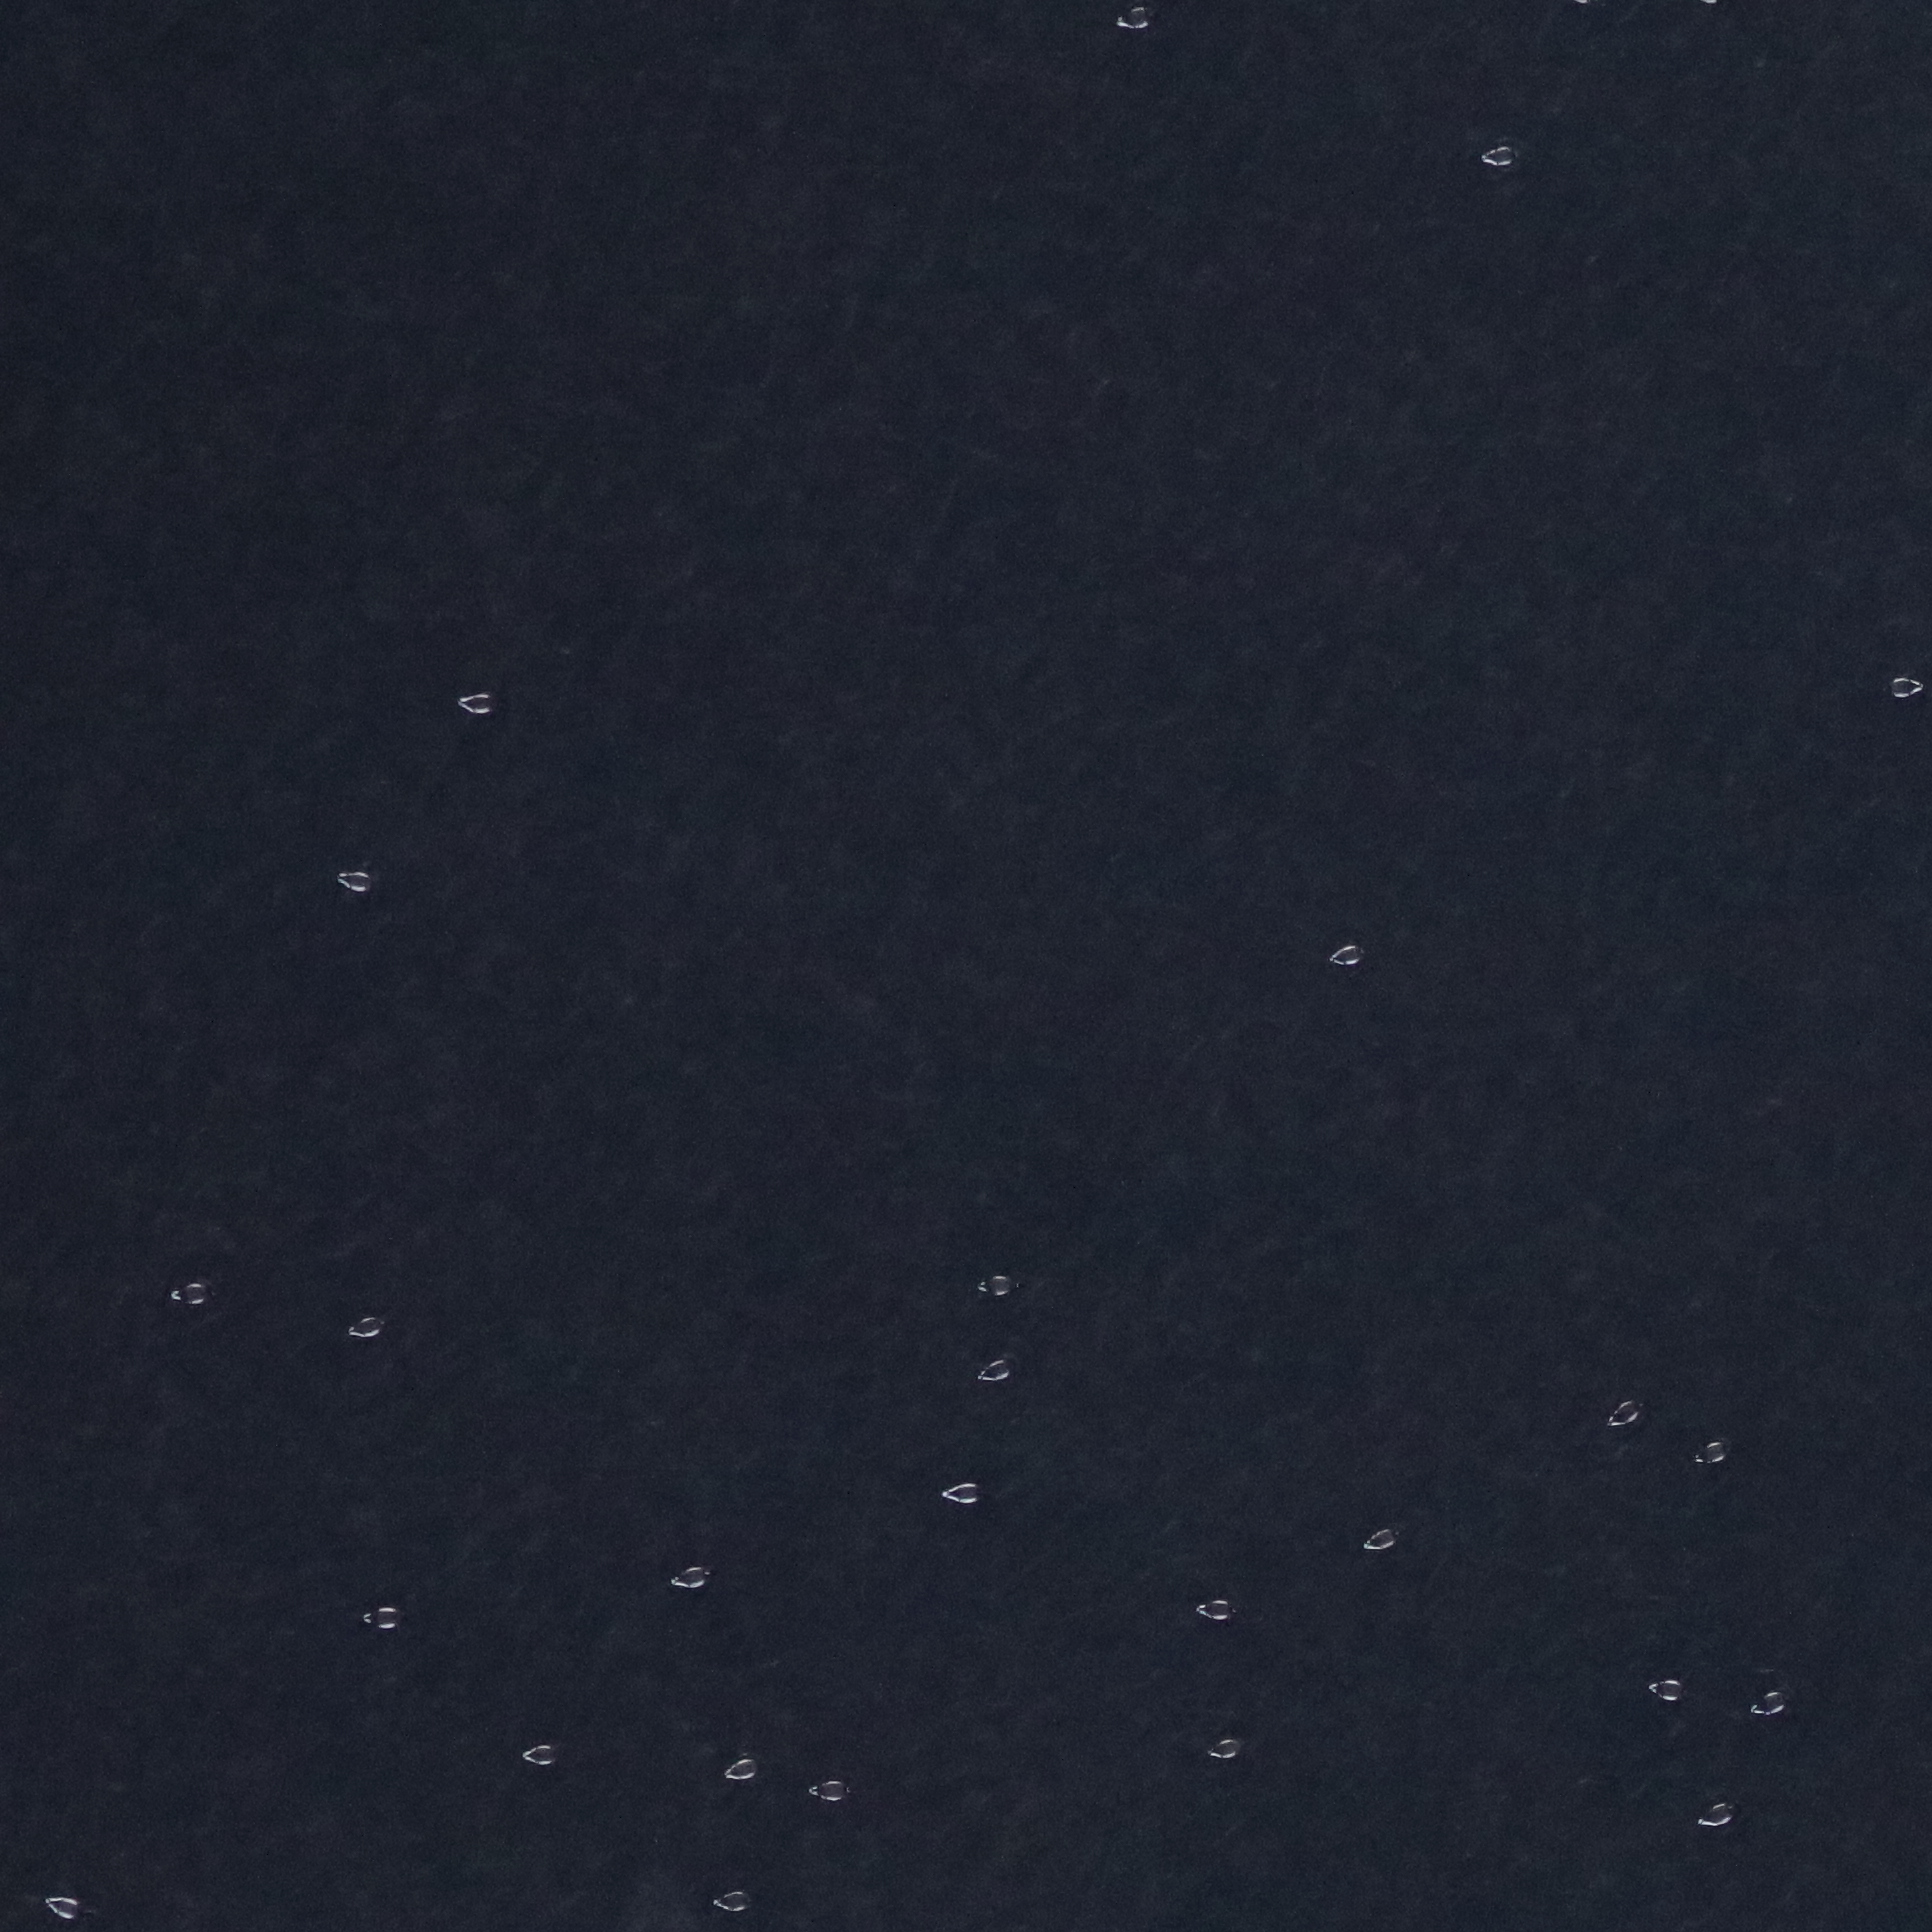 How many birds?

26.